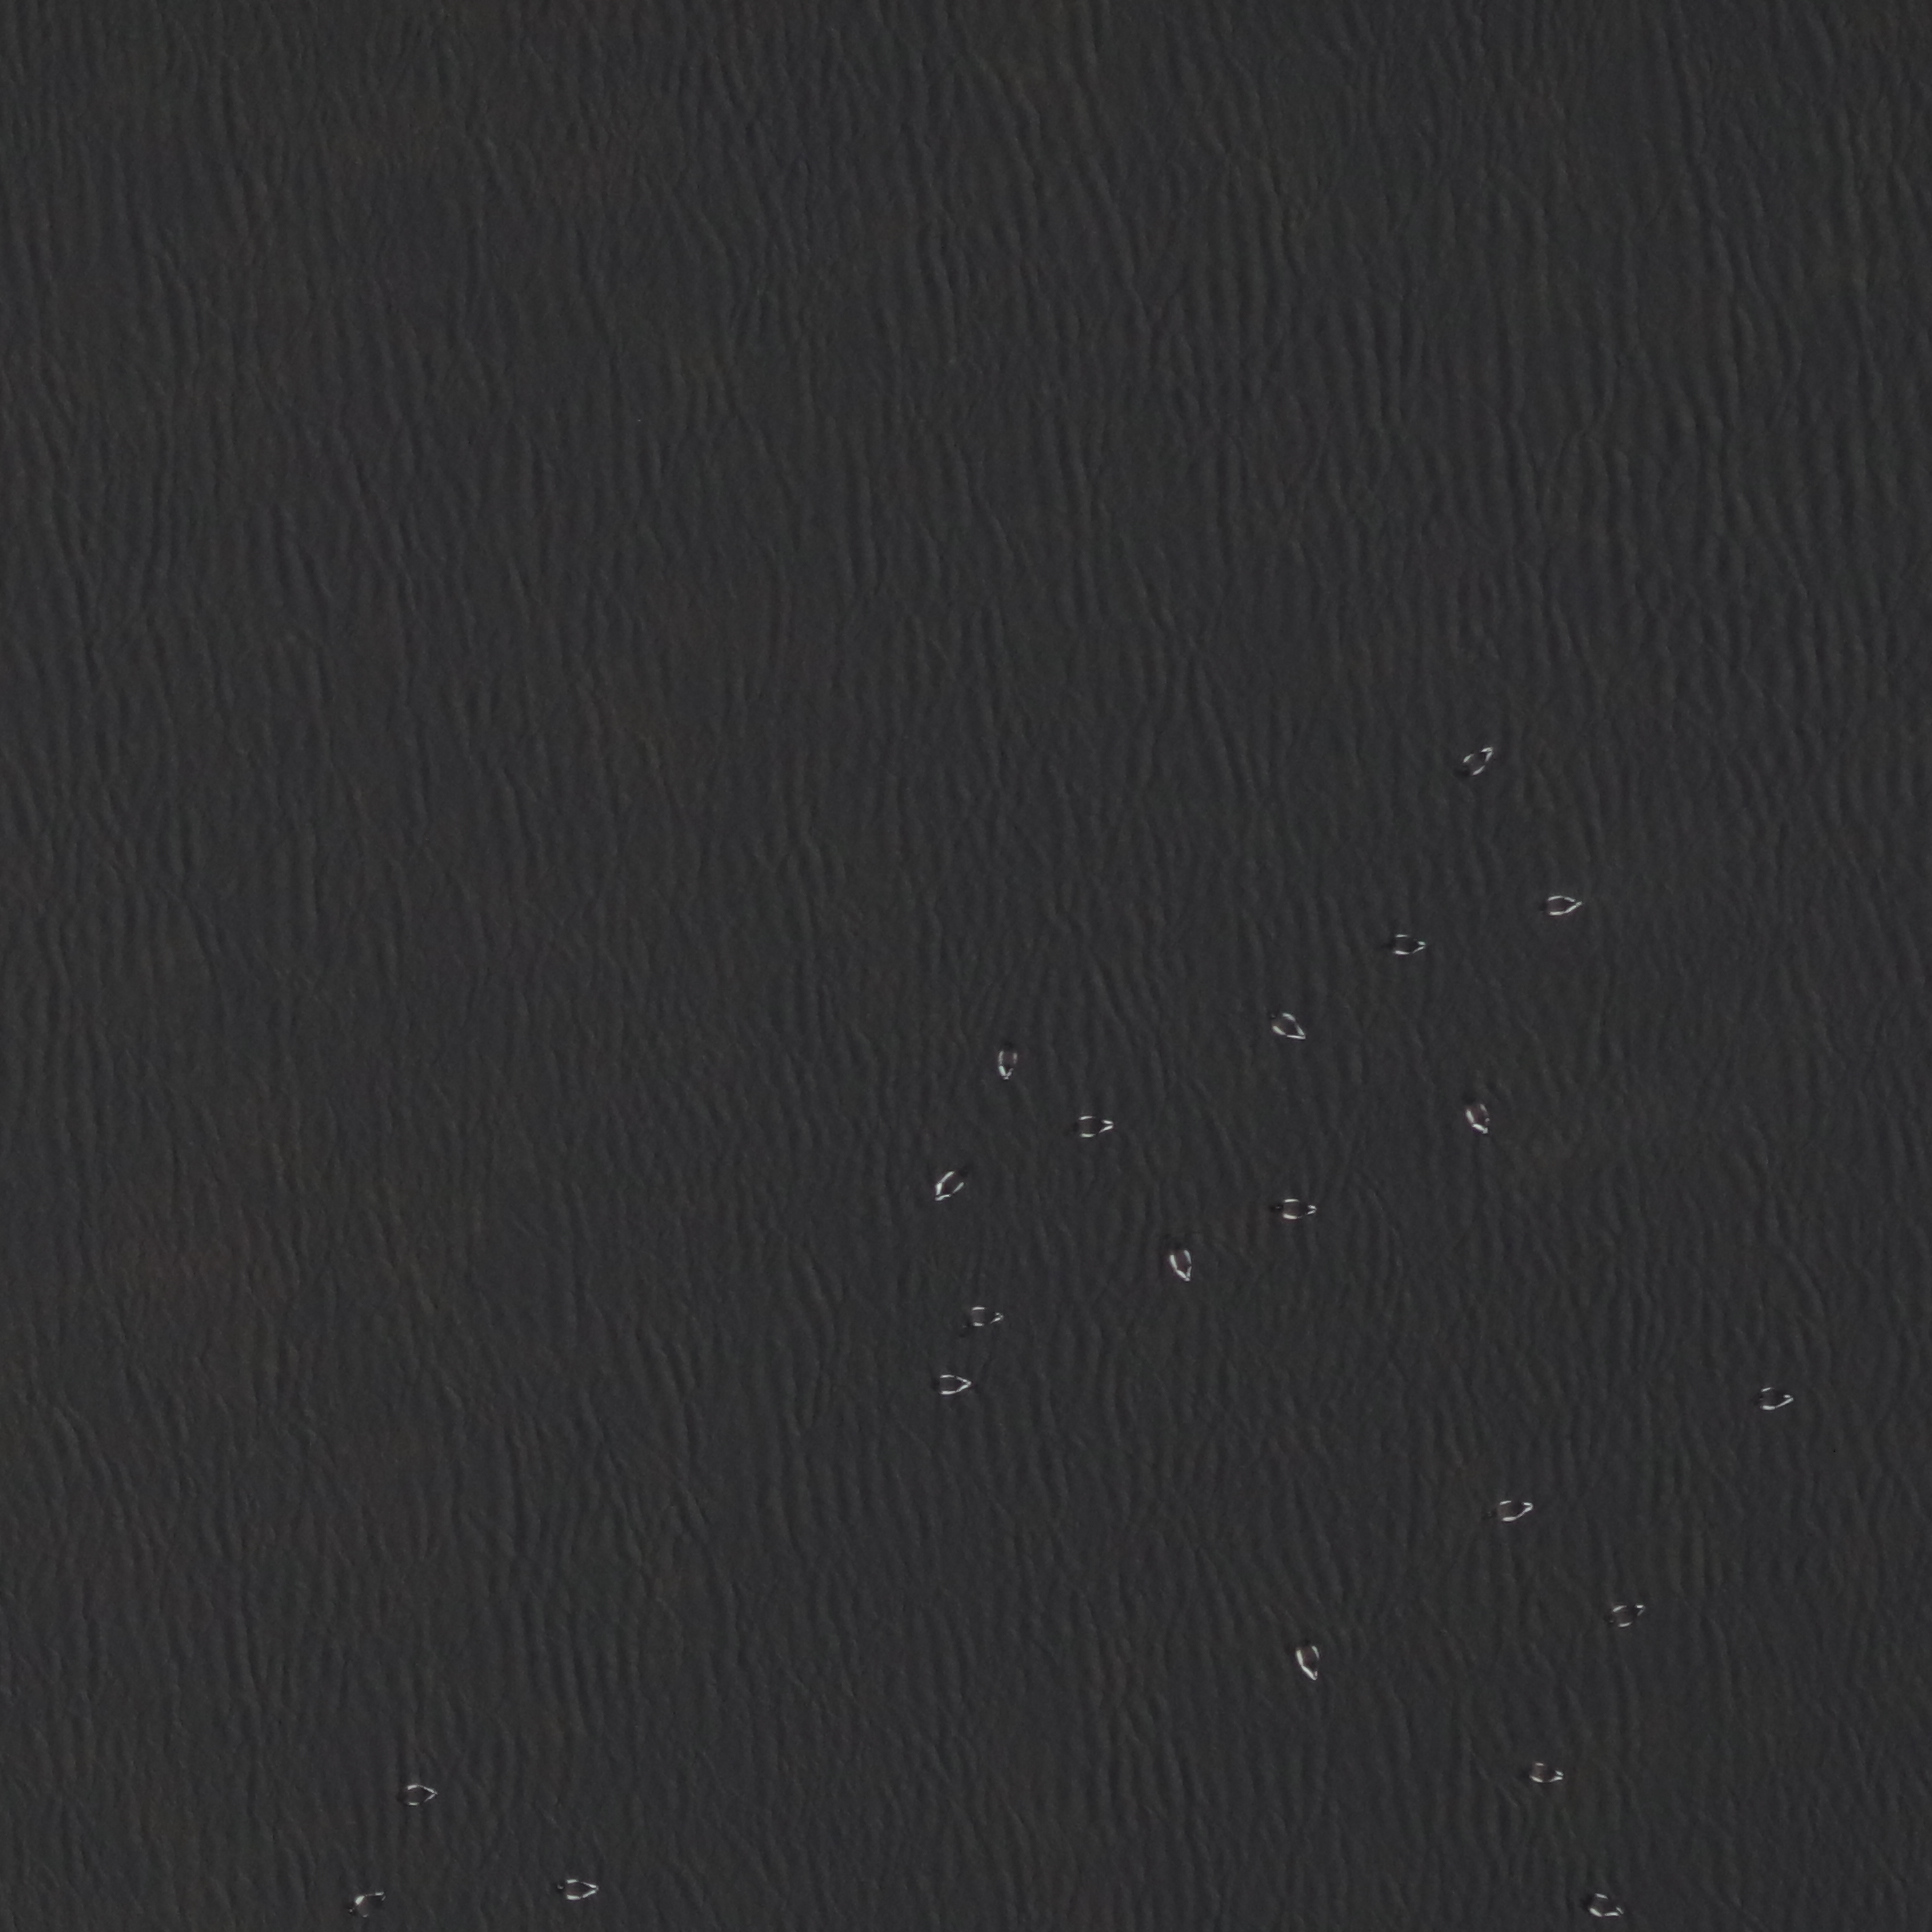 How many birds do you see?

21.